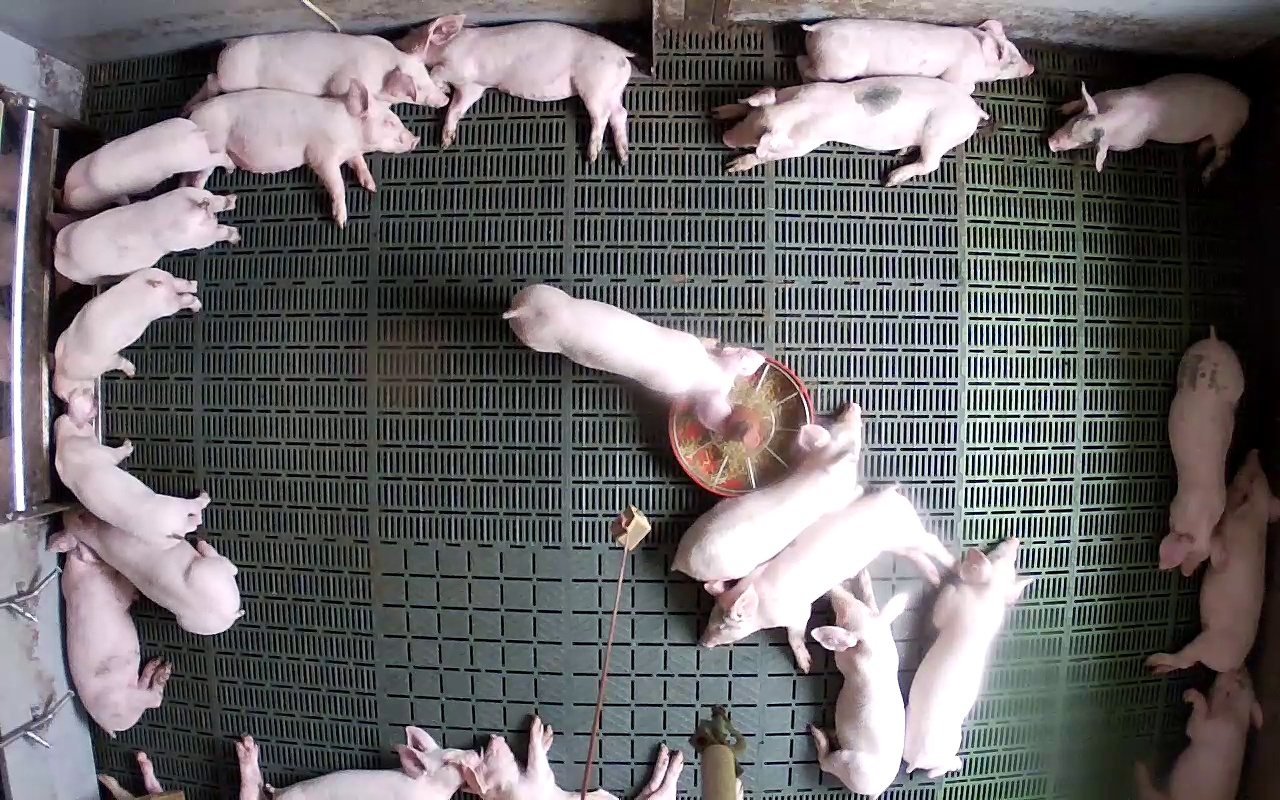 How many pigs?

23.